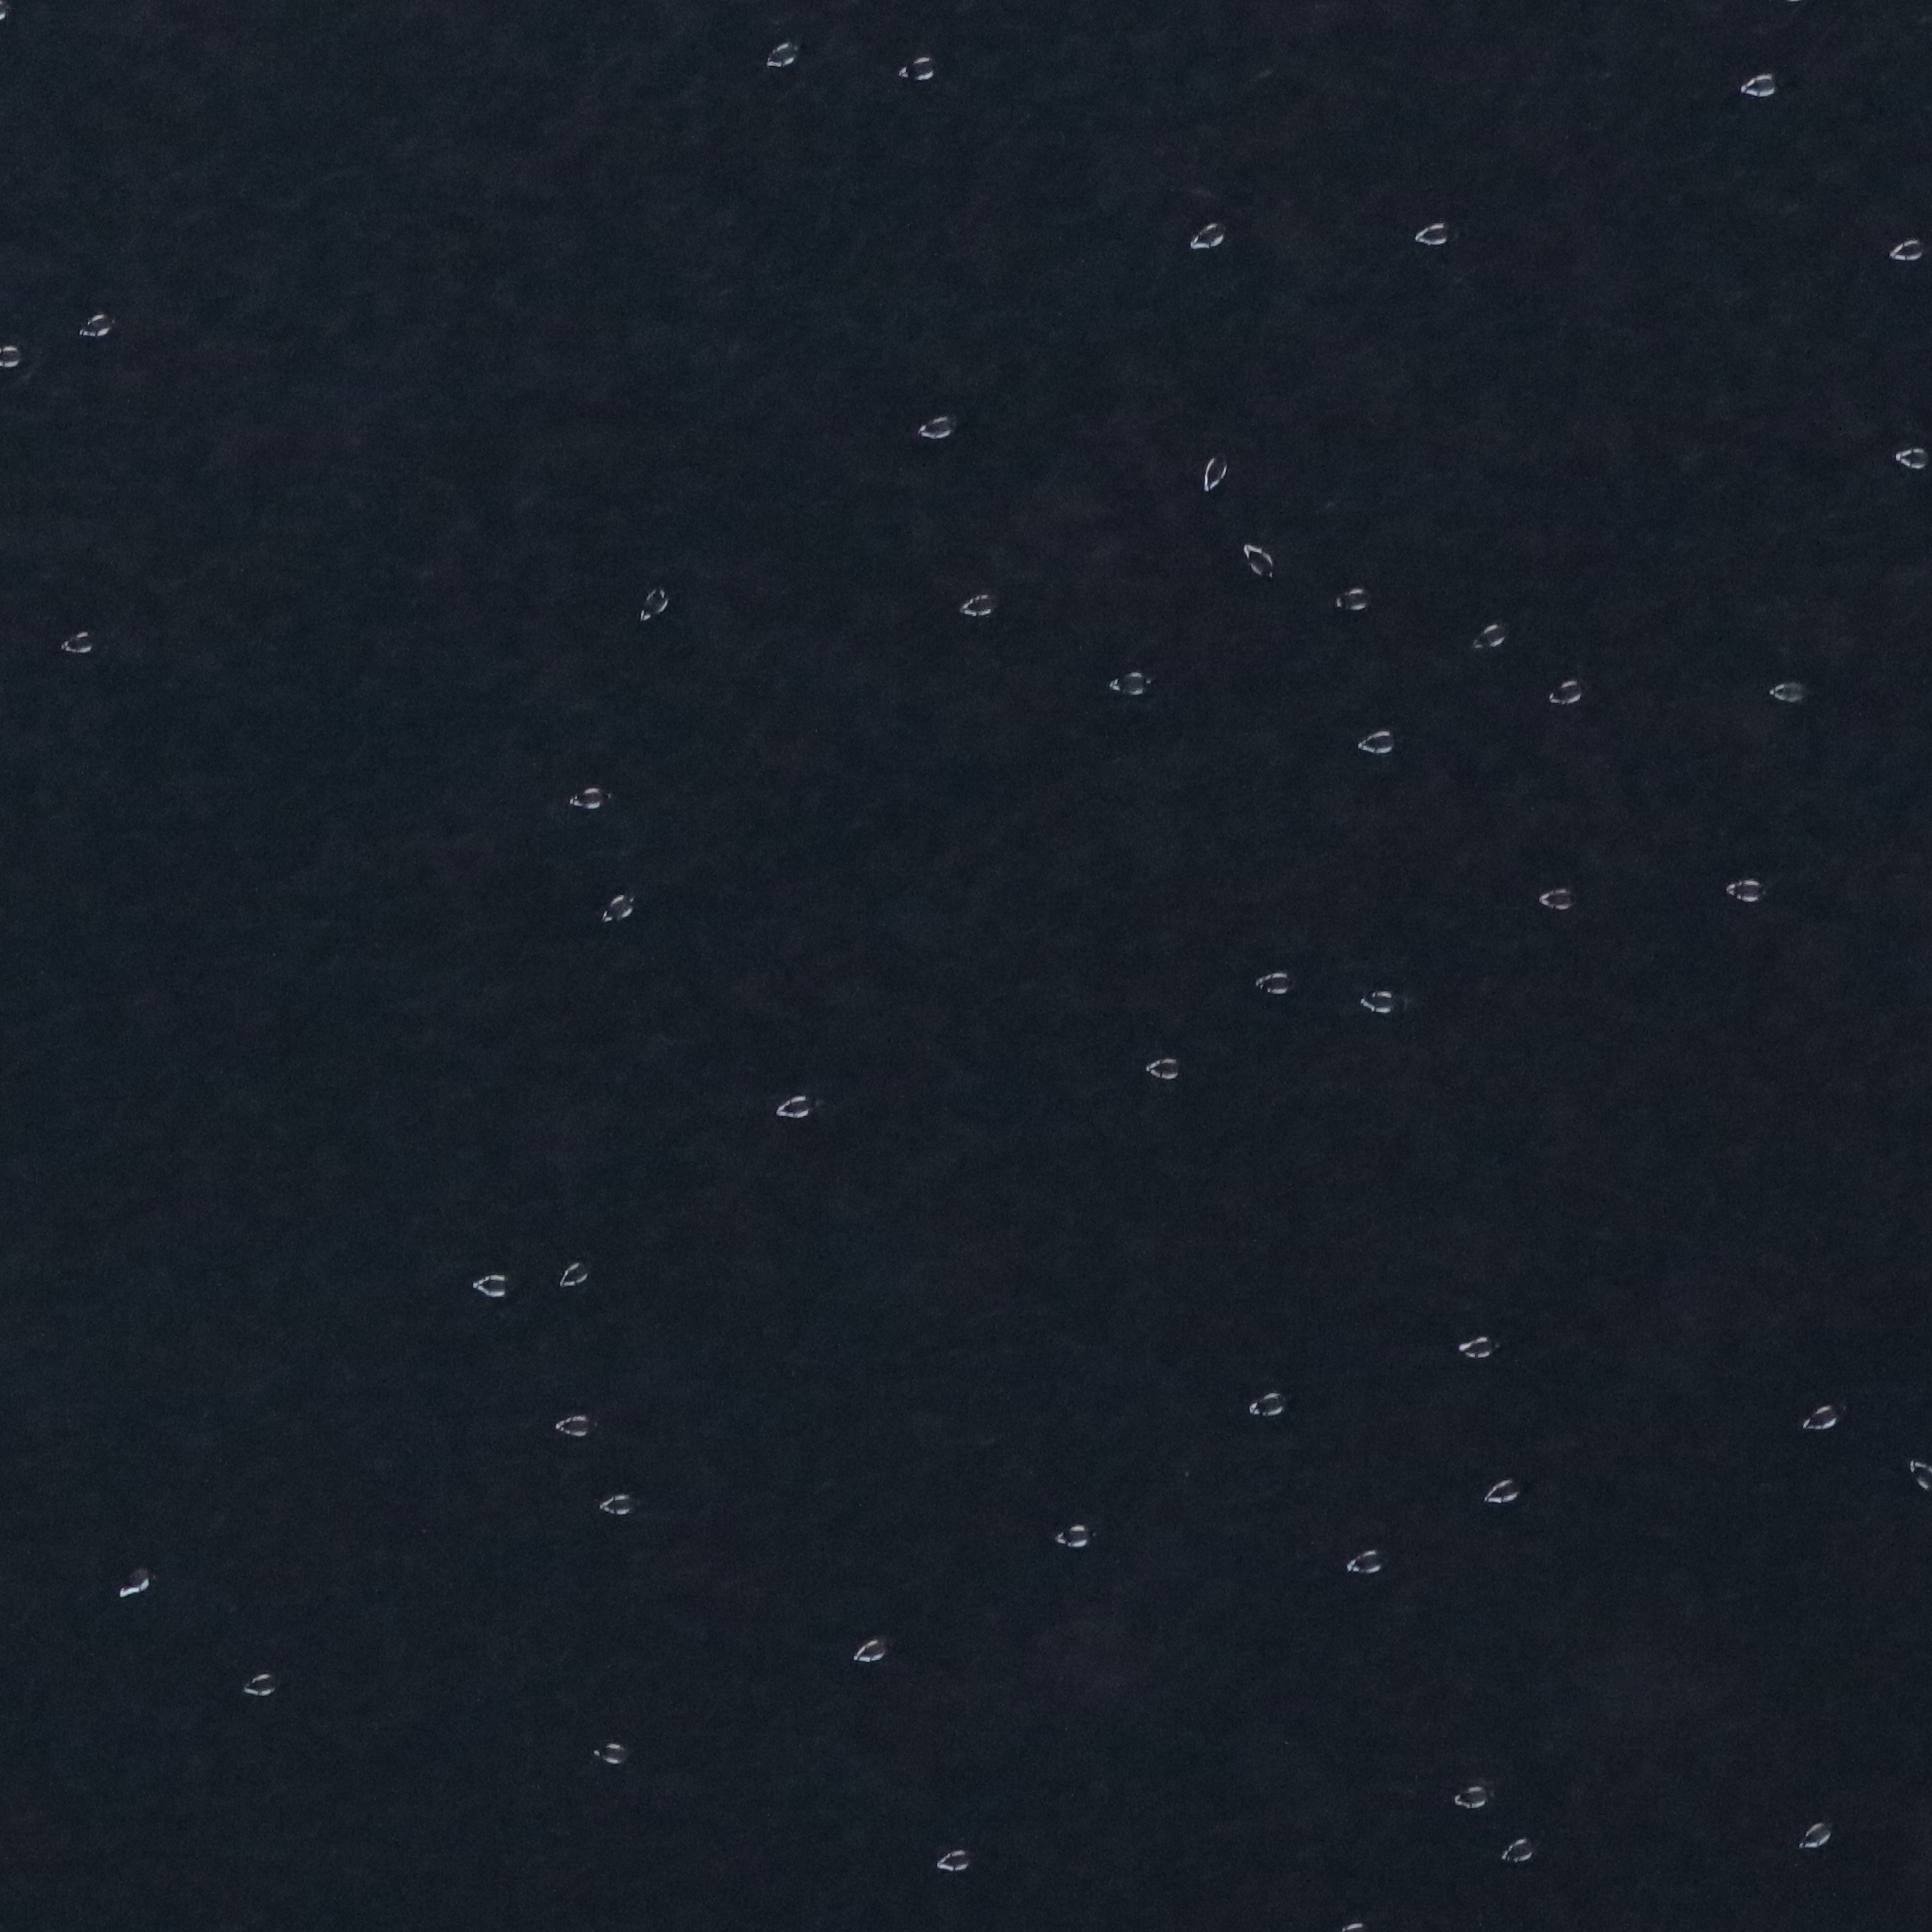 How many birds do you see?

48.